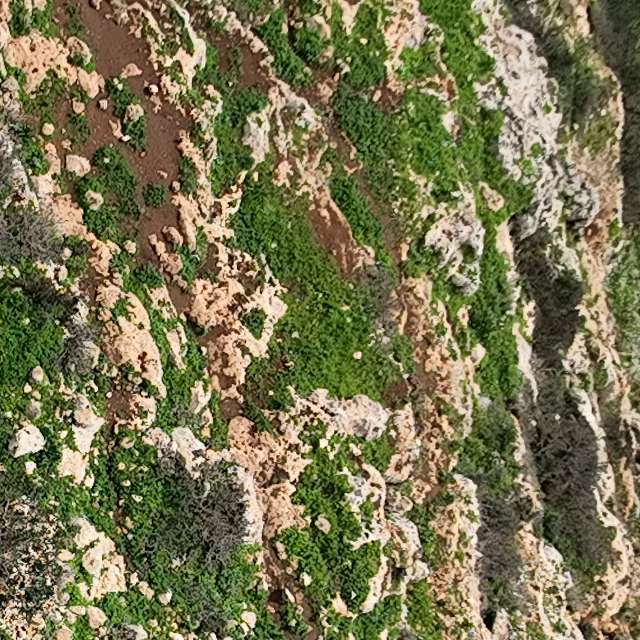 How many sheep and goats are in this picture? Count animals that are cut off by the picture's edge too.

0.